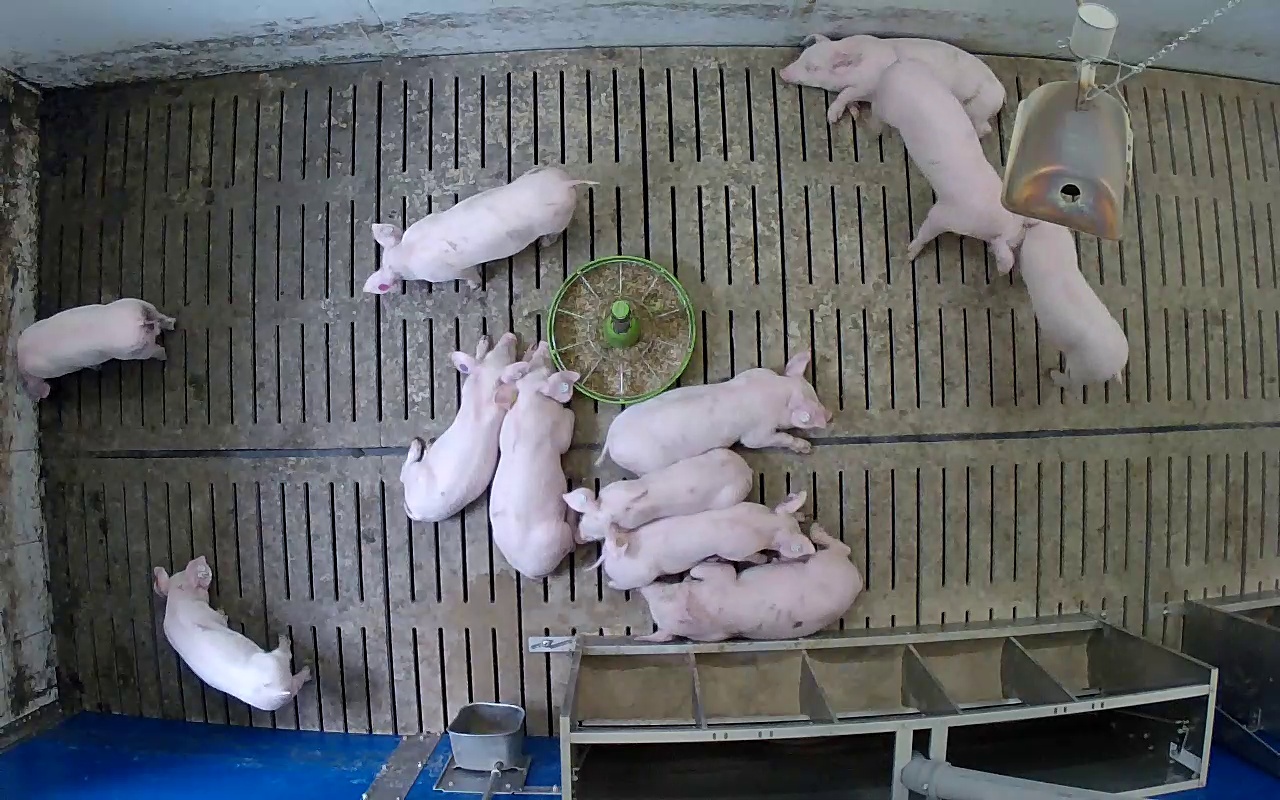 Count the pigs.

12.